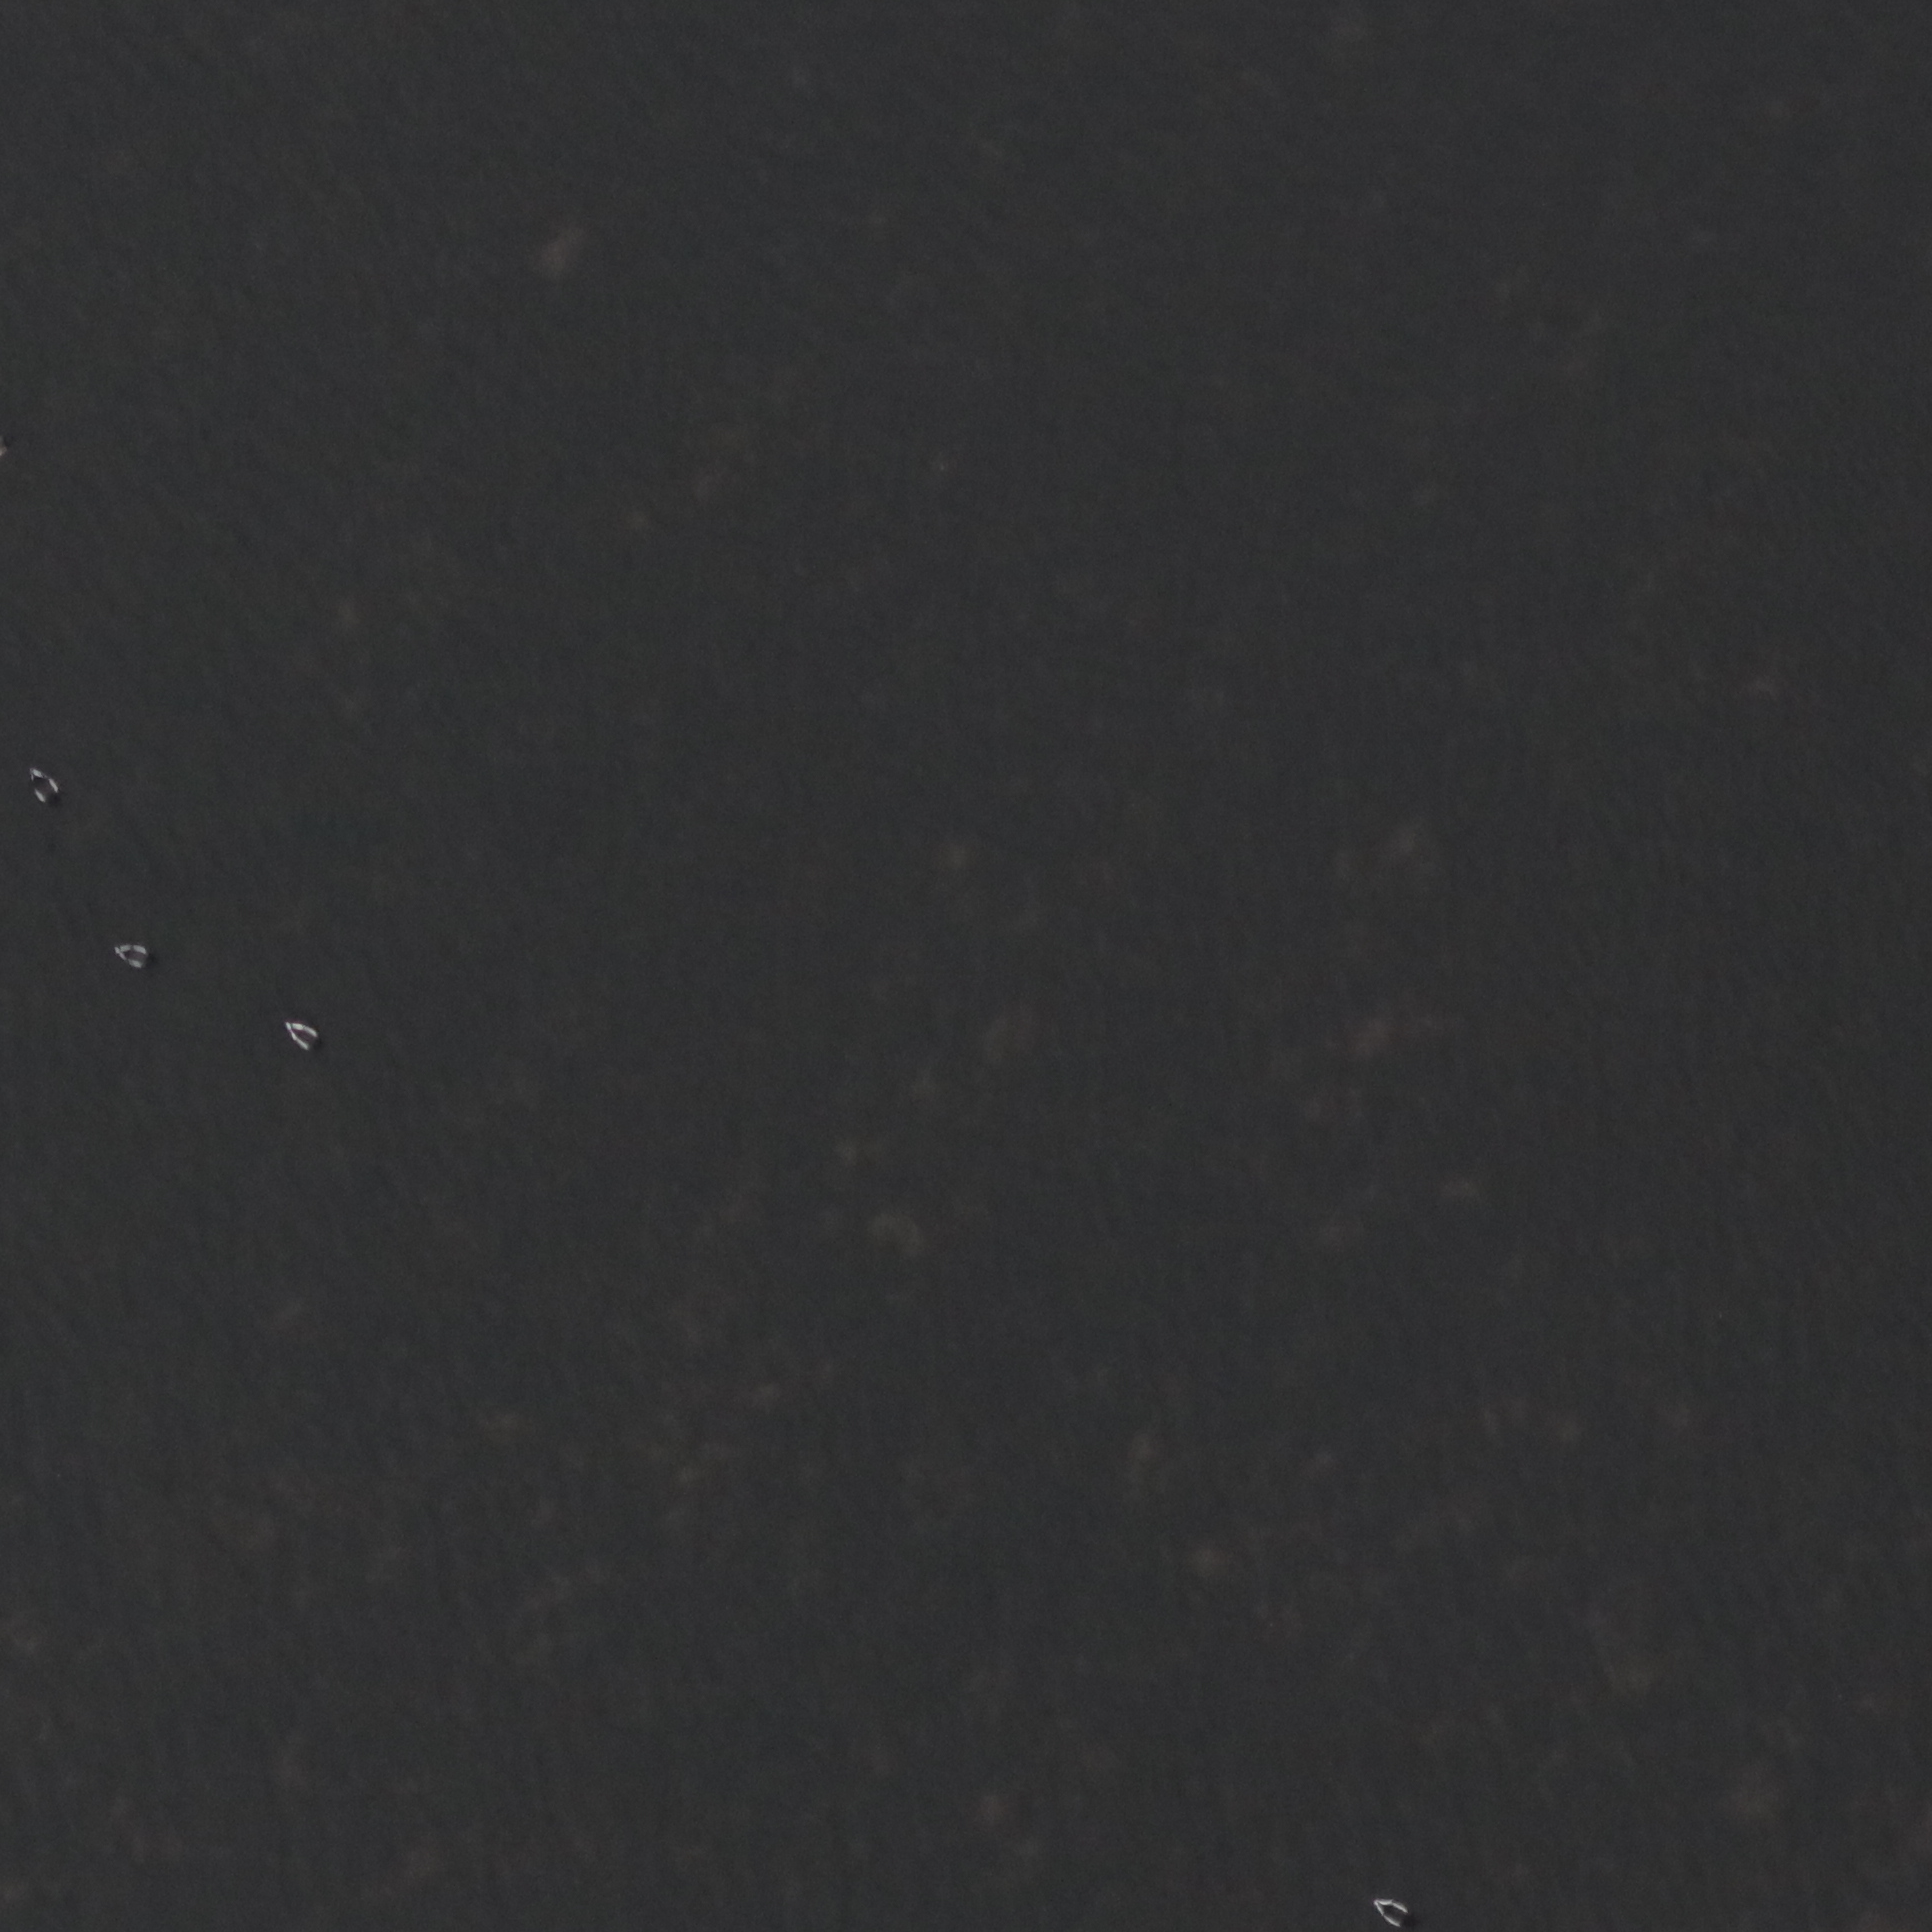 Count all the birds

4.